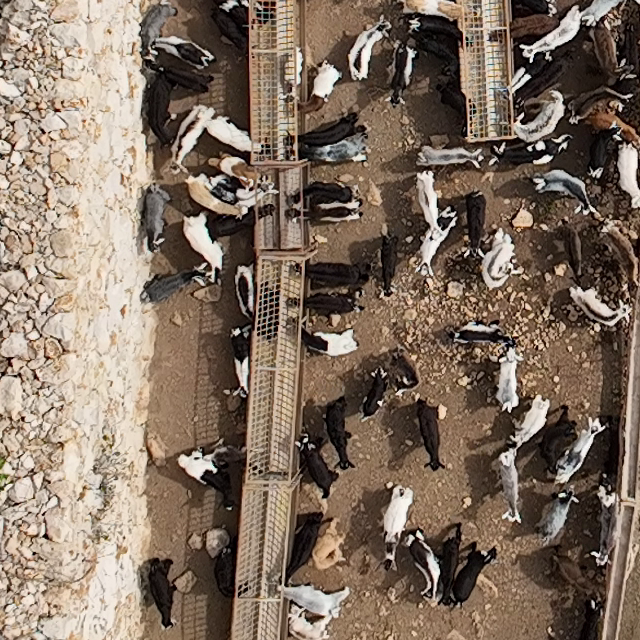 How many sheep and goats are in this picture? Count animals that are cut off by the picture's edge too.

78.